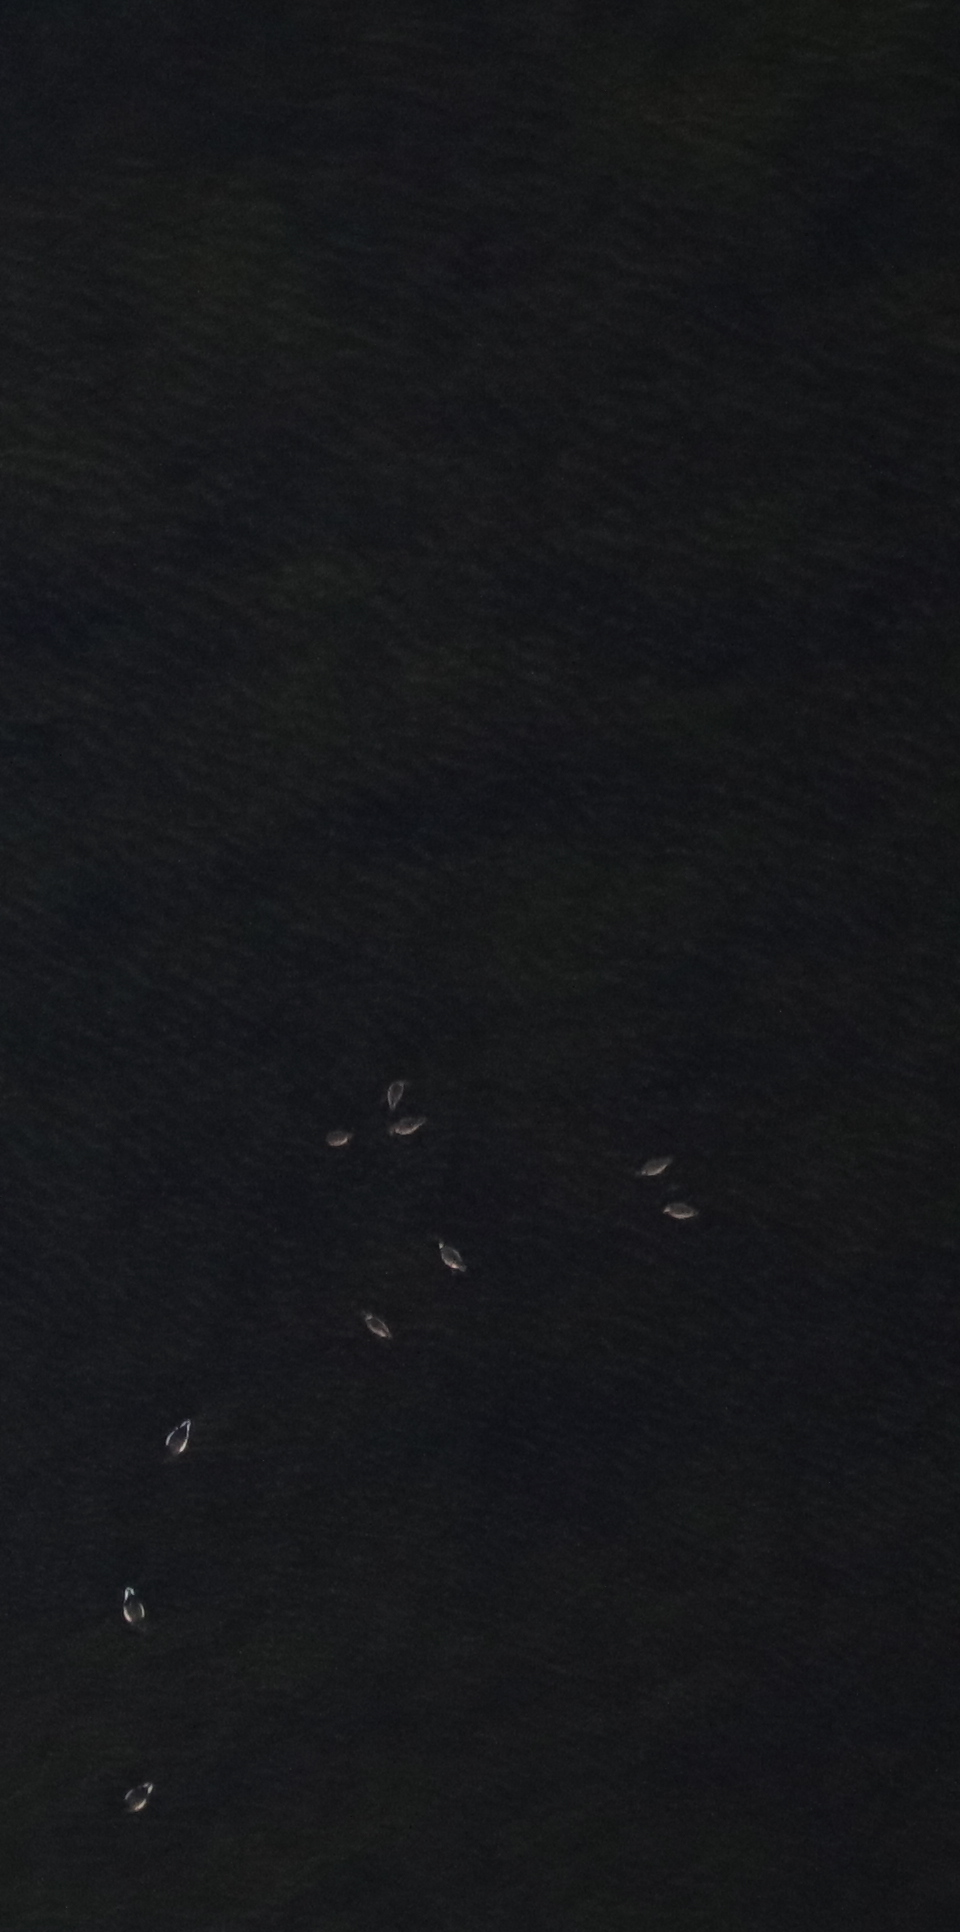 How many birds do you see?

10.